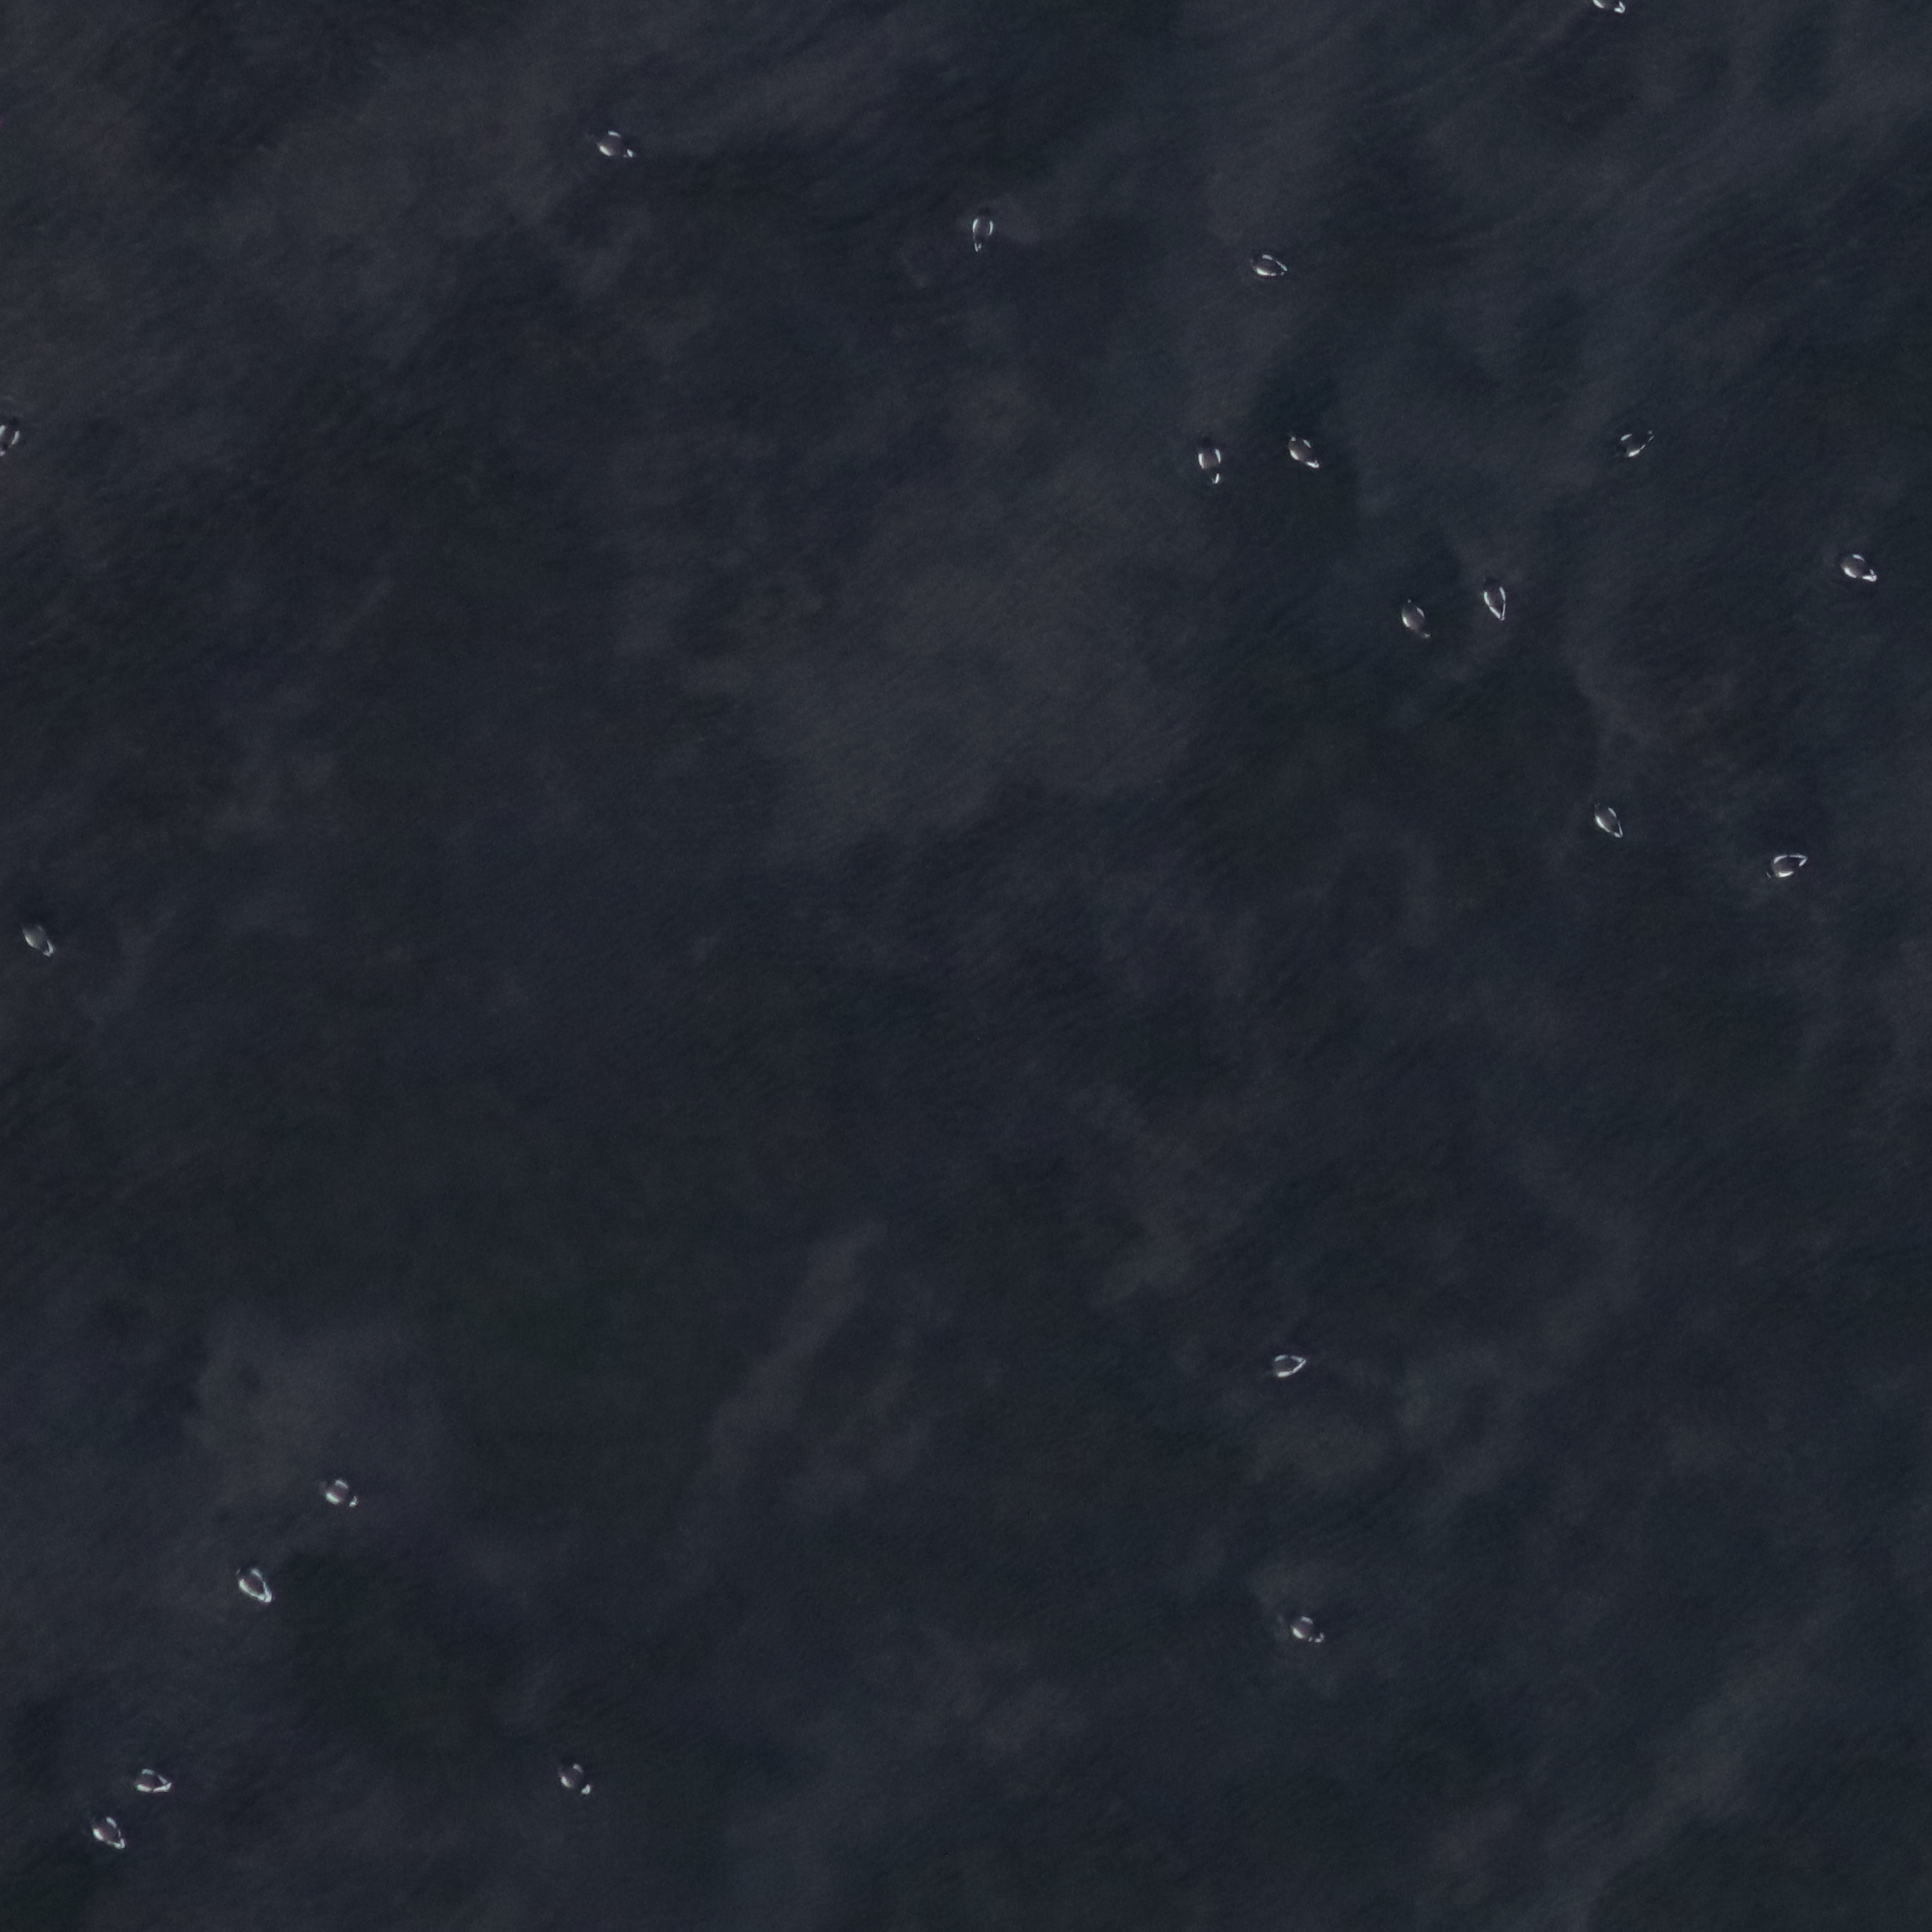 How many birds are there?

20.